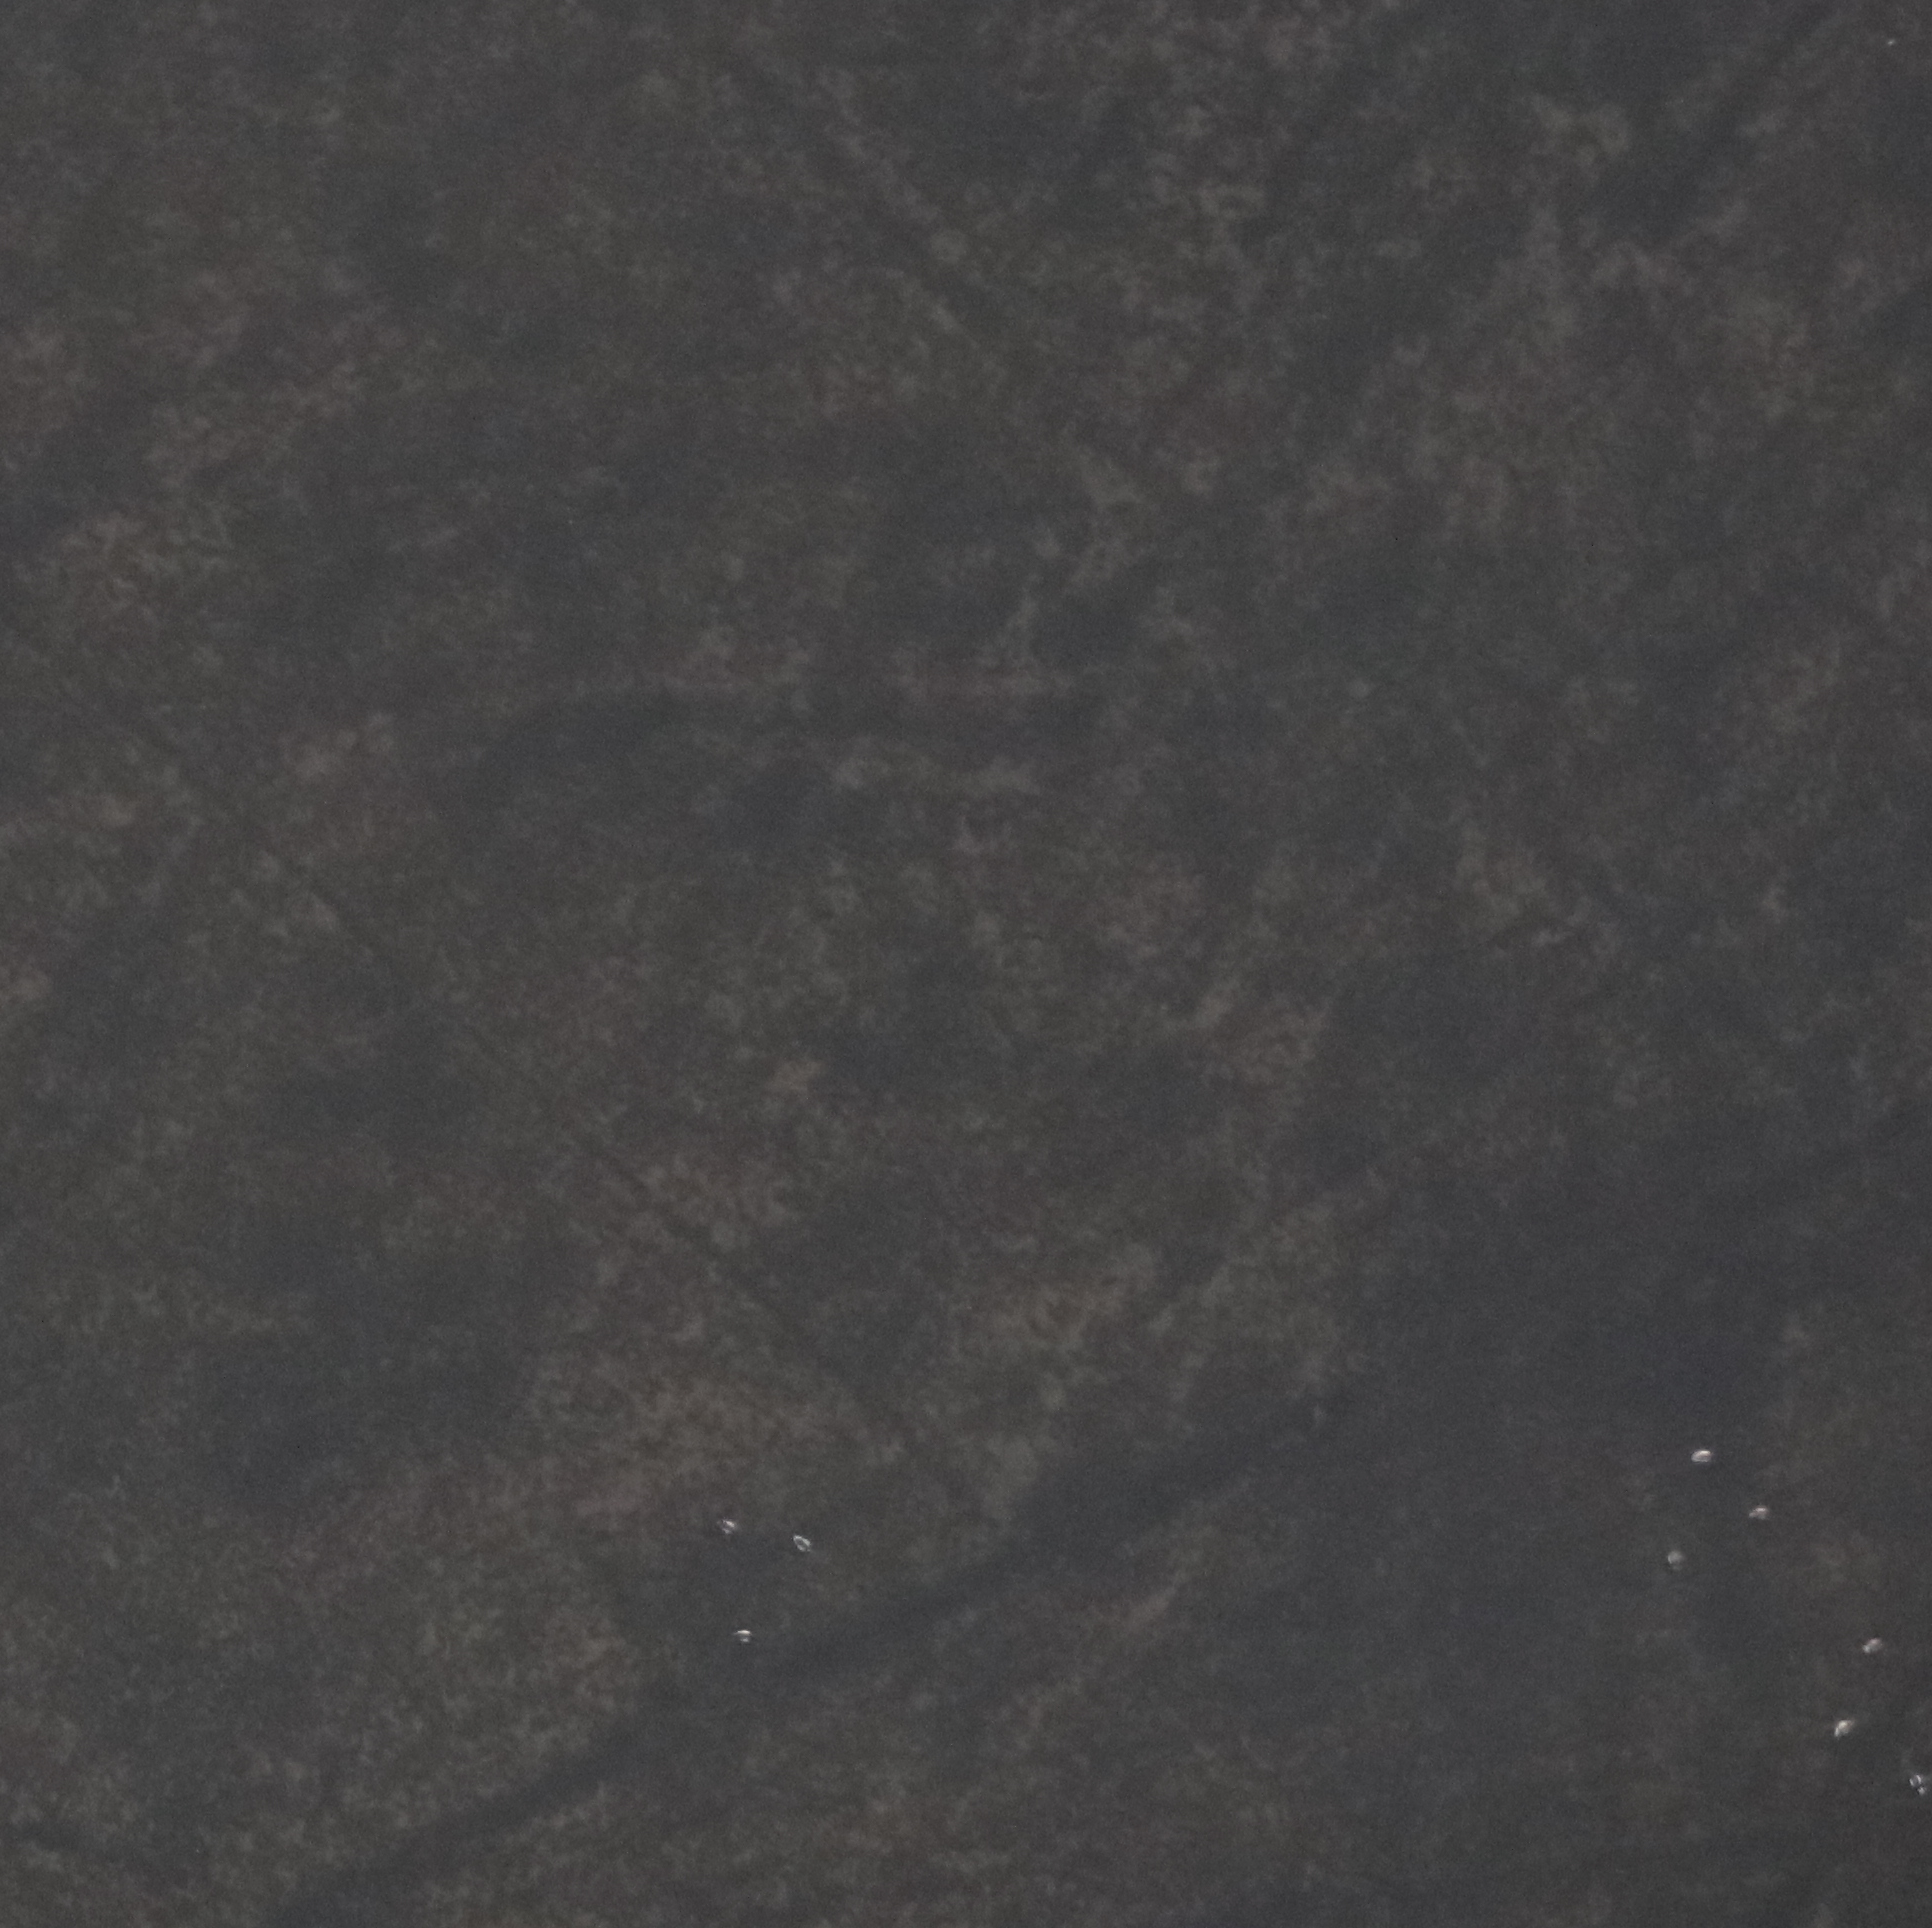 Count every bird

9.